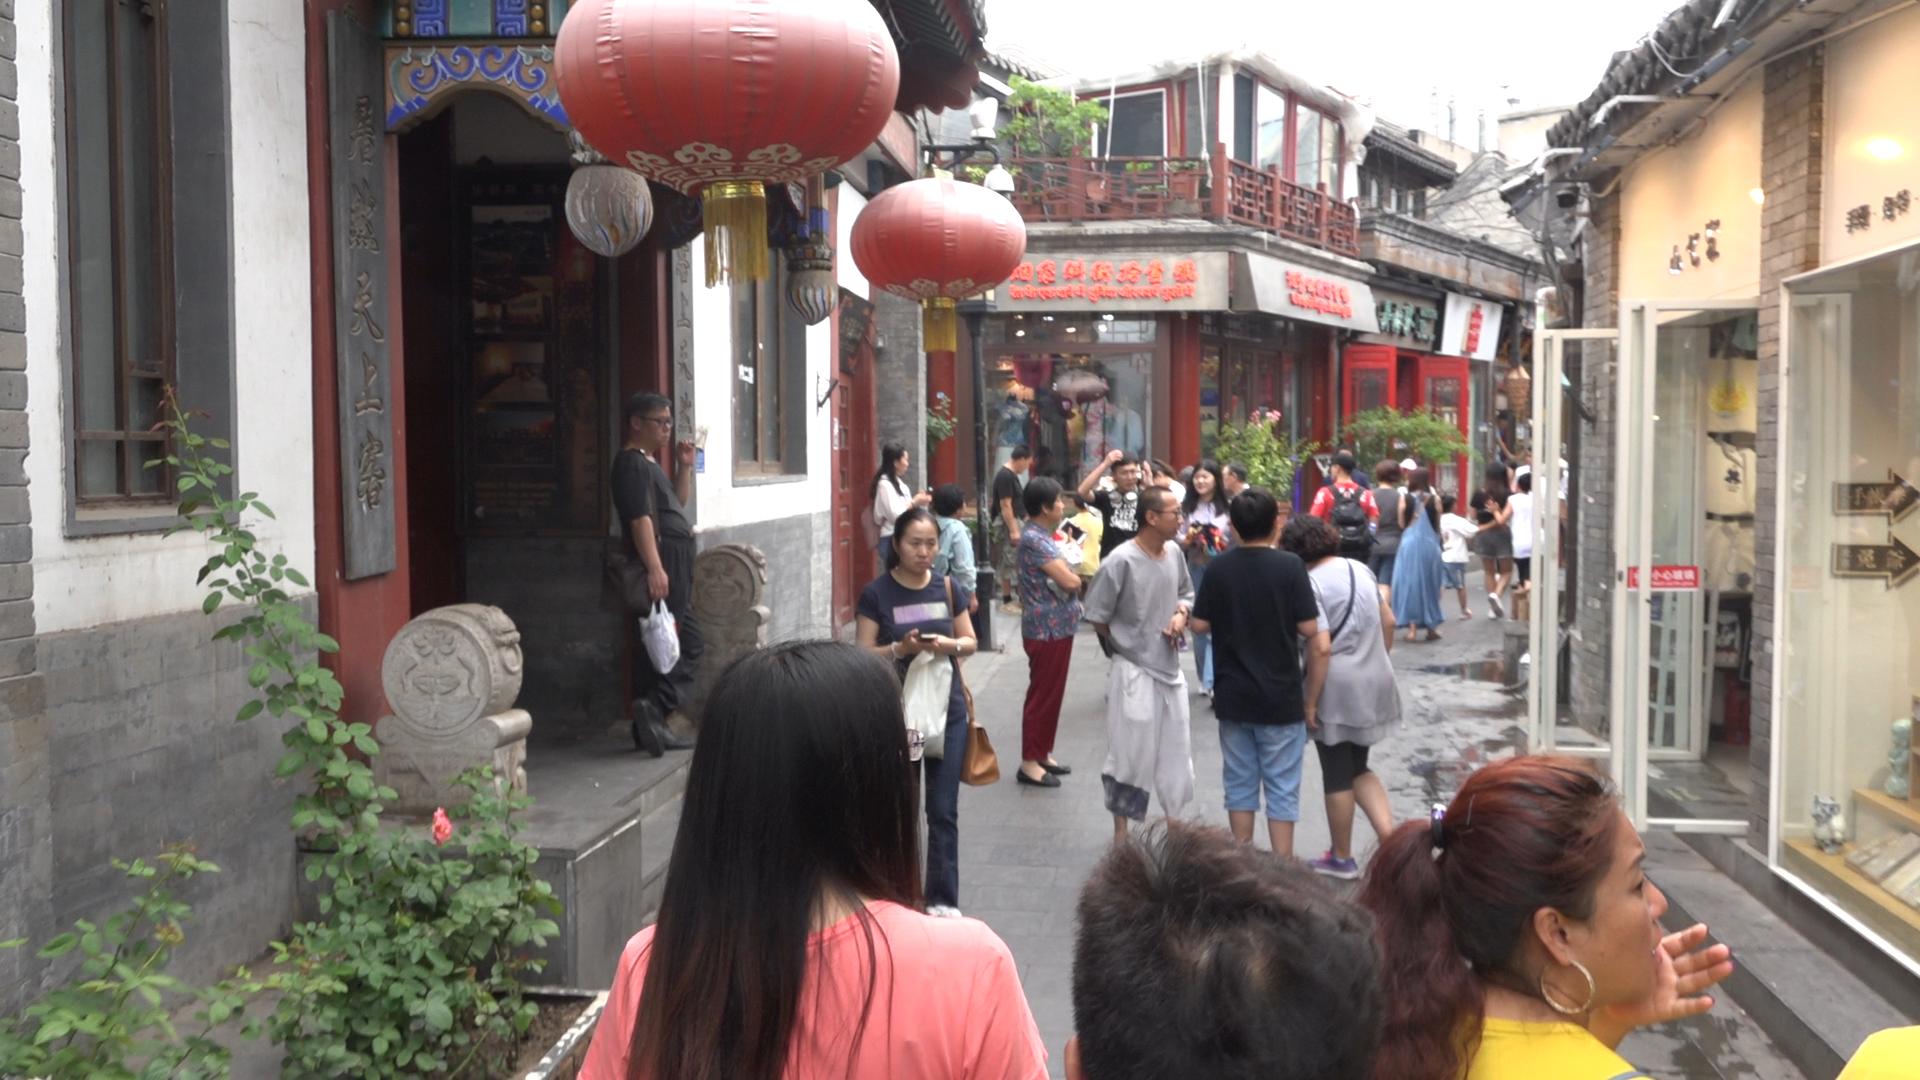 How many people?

27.